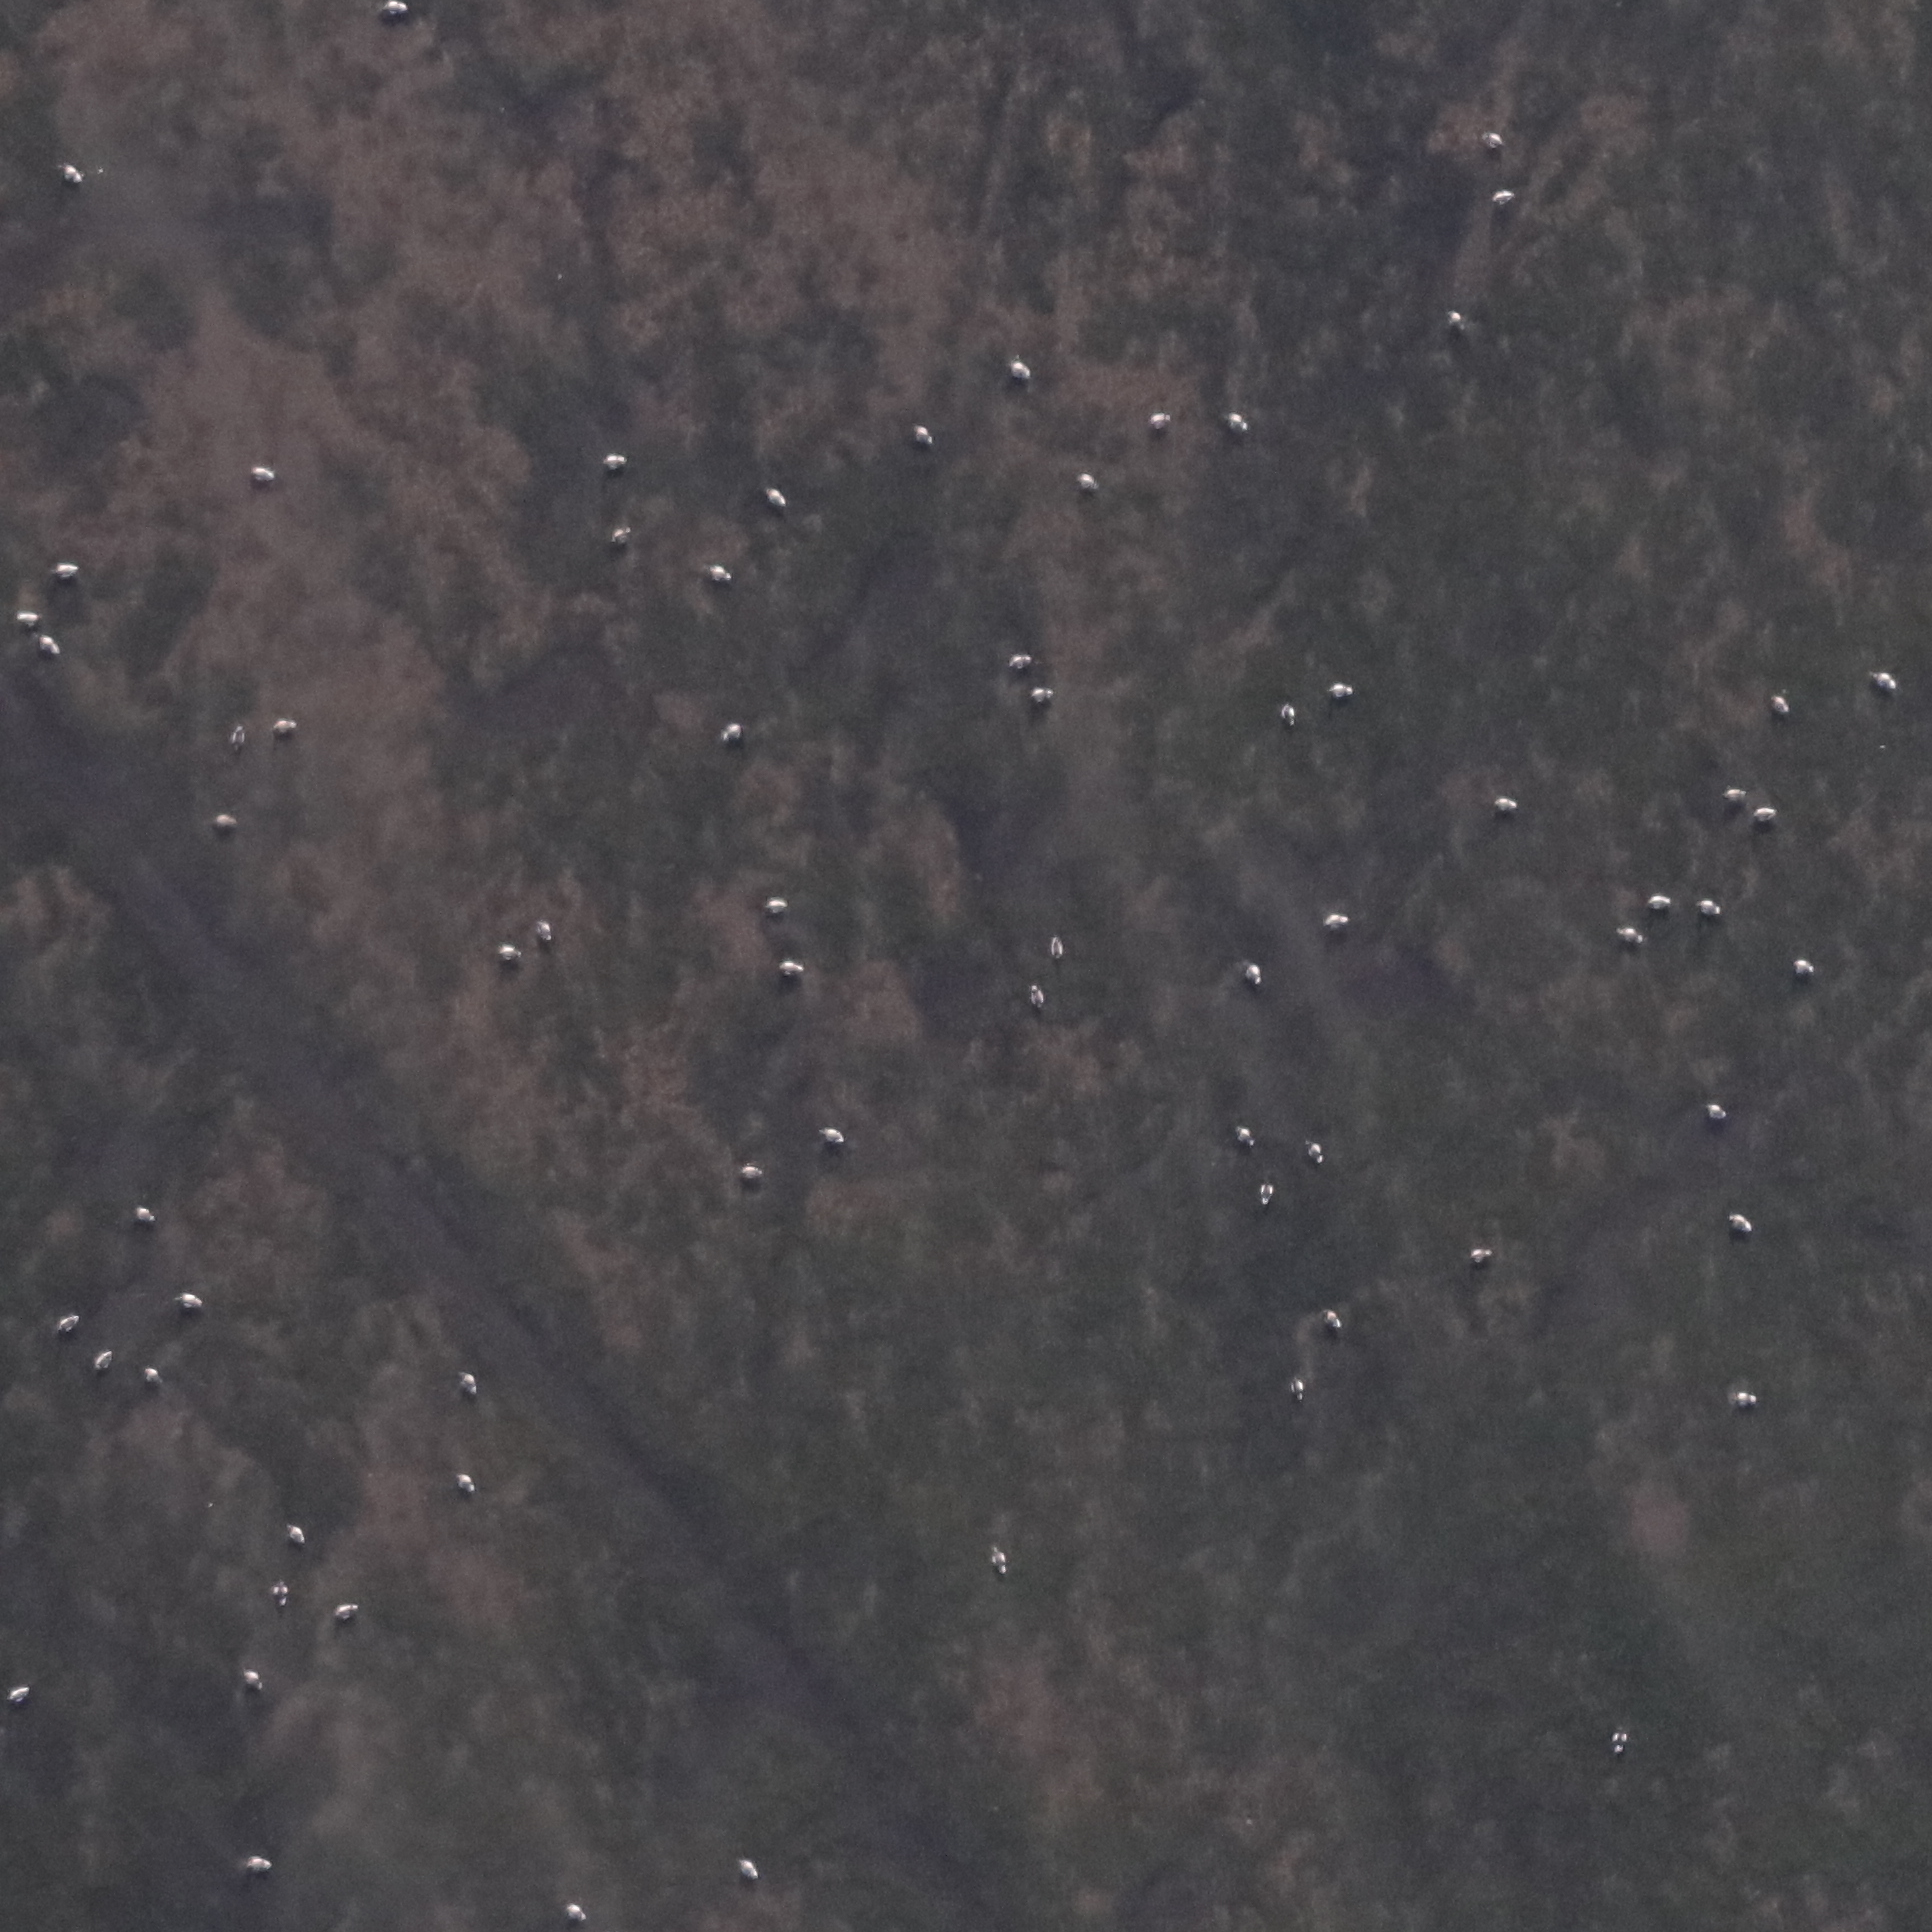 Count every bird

71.